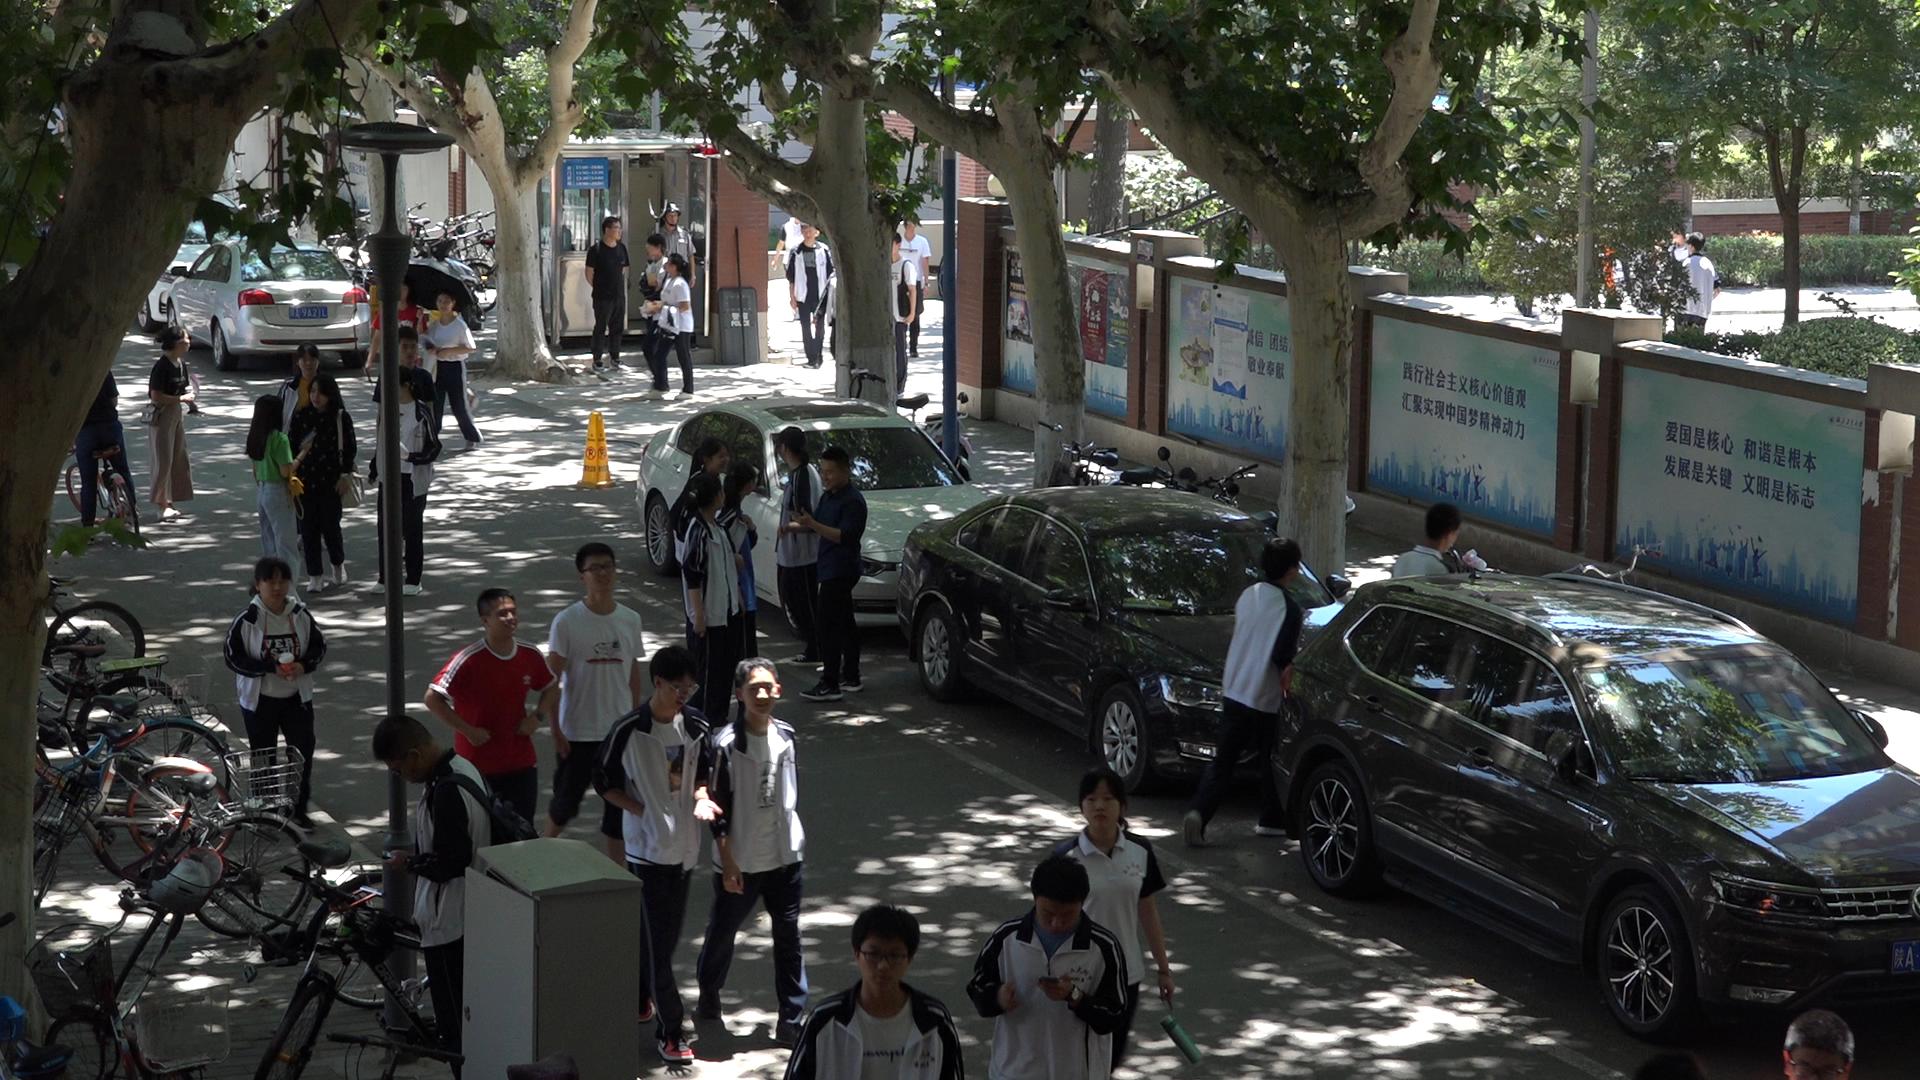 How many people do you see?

35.